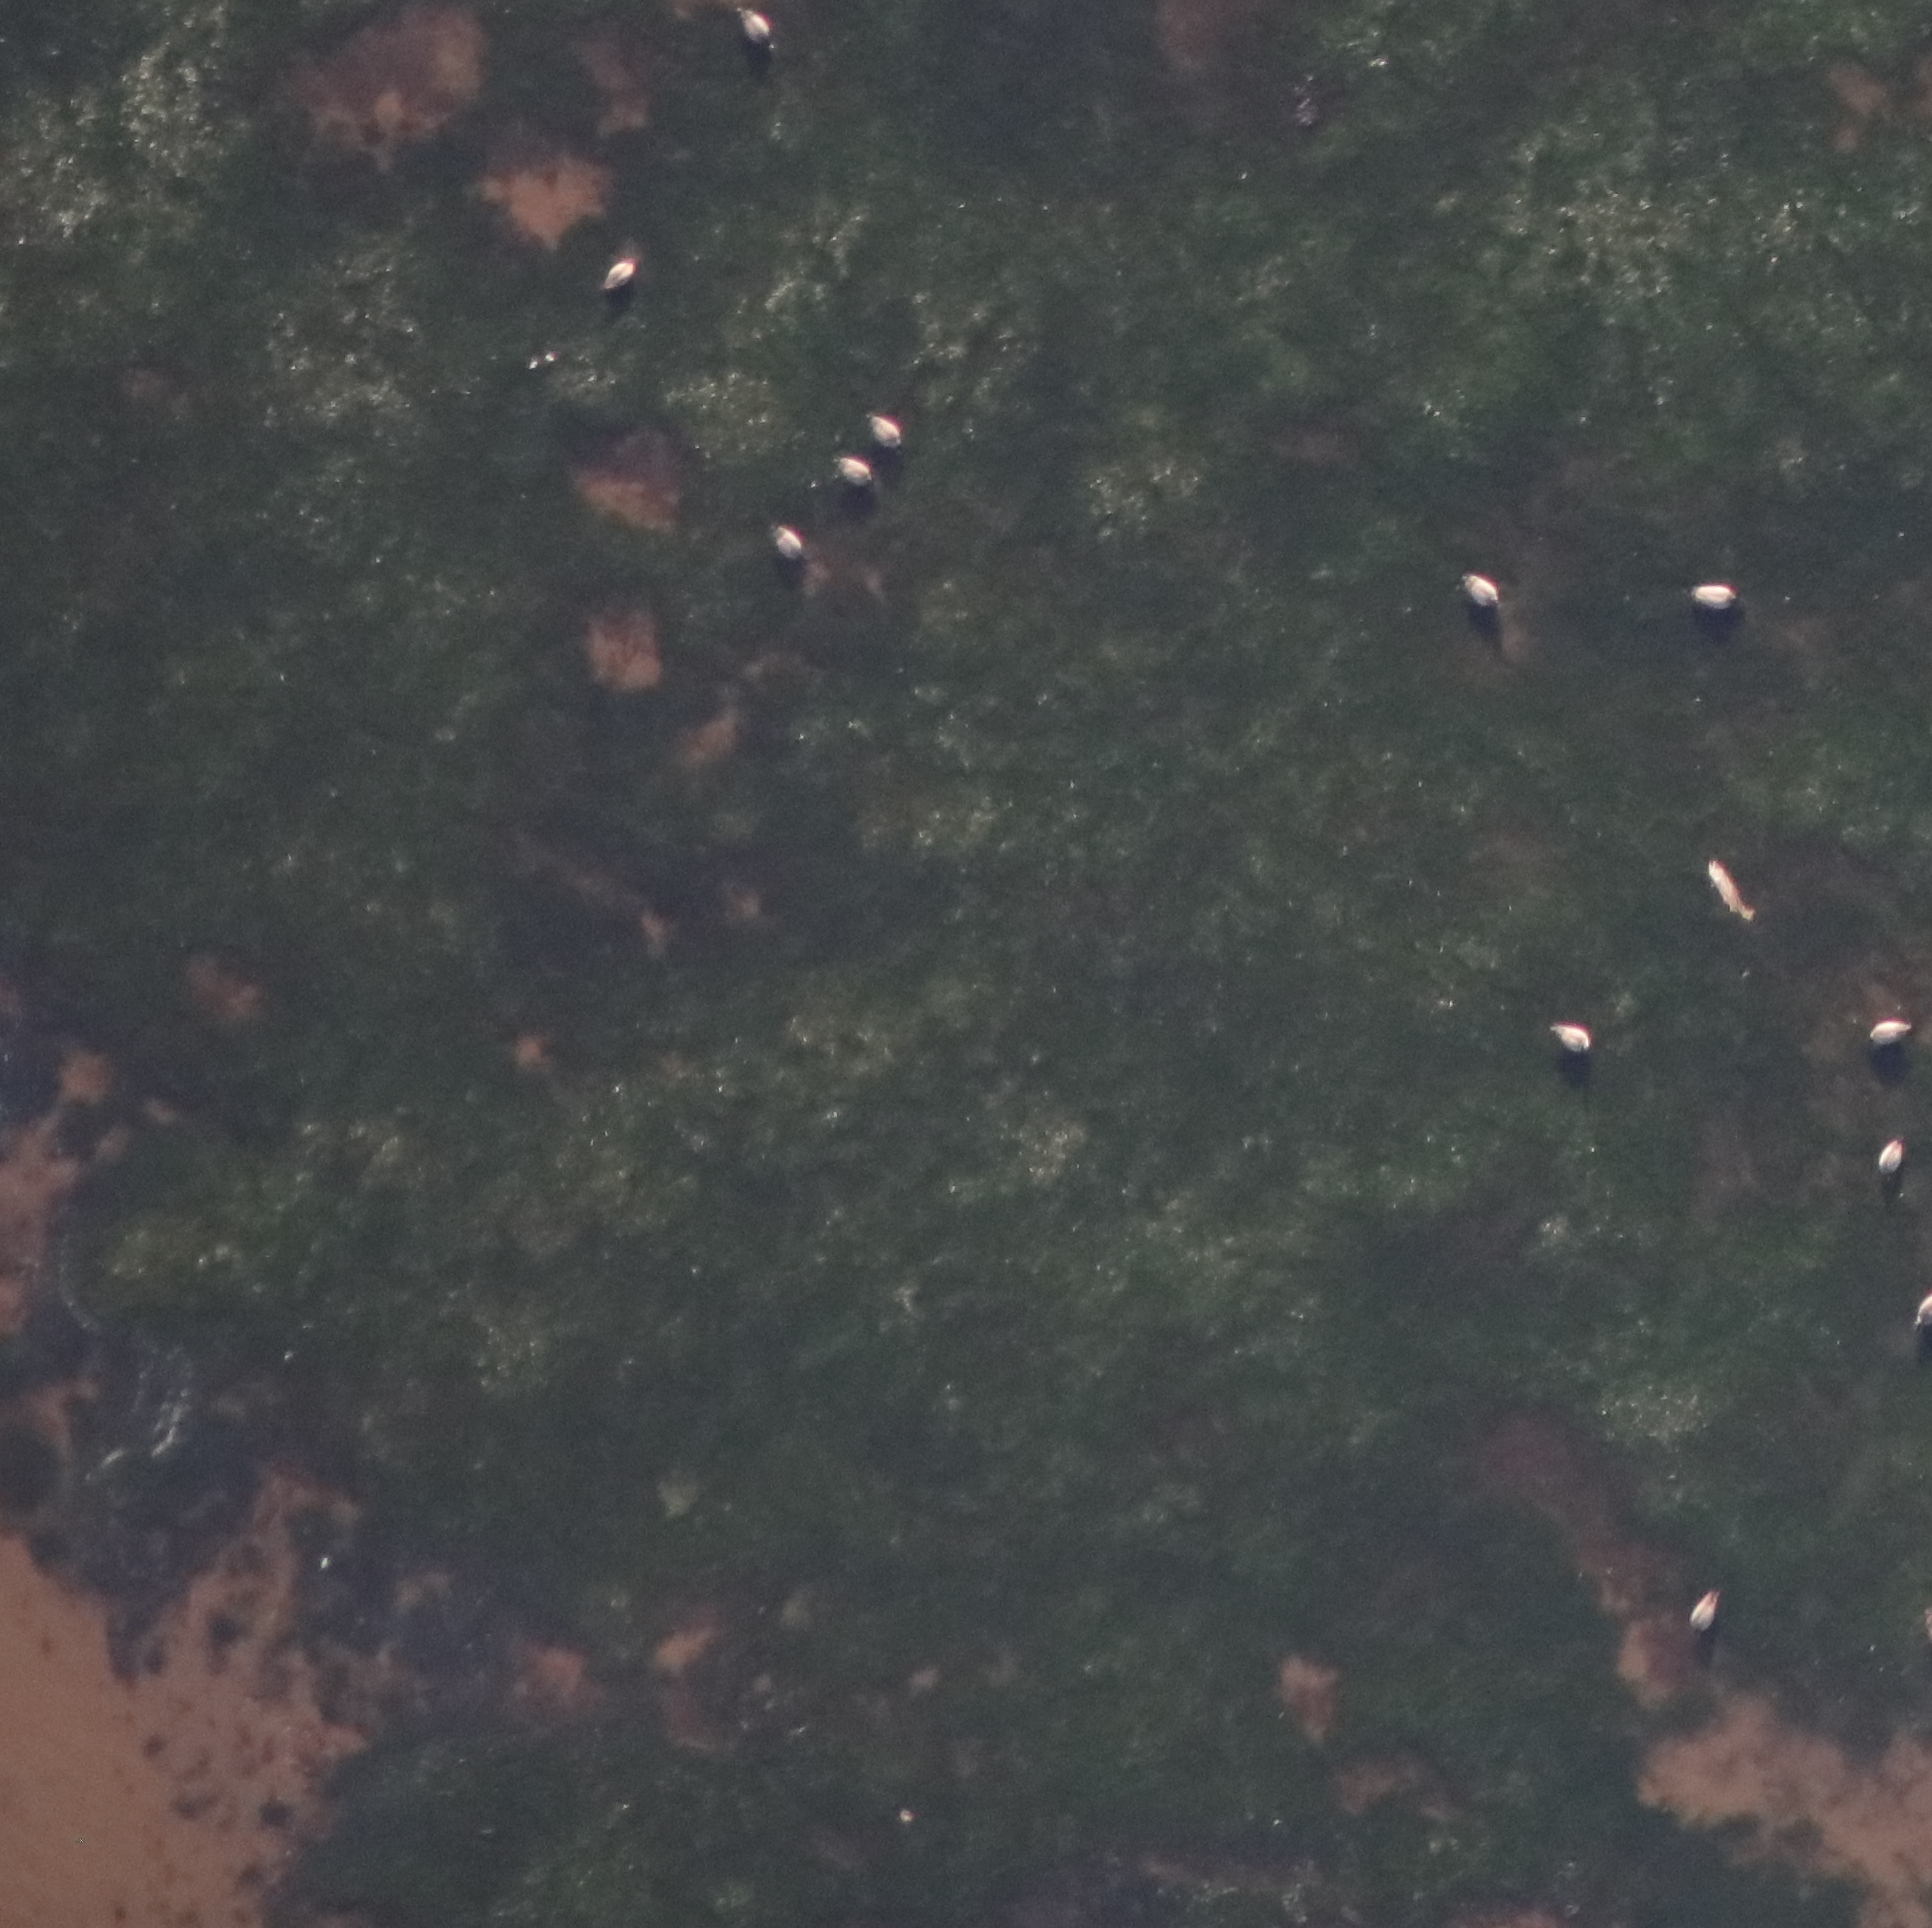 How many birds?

11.